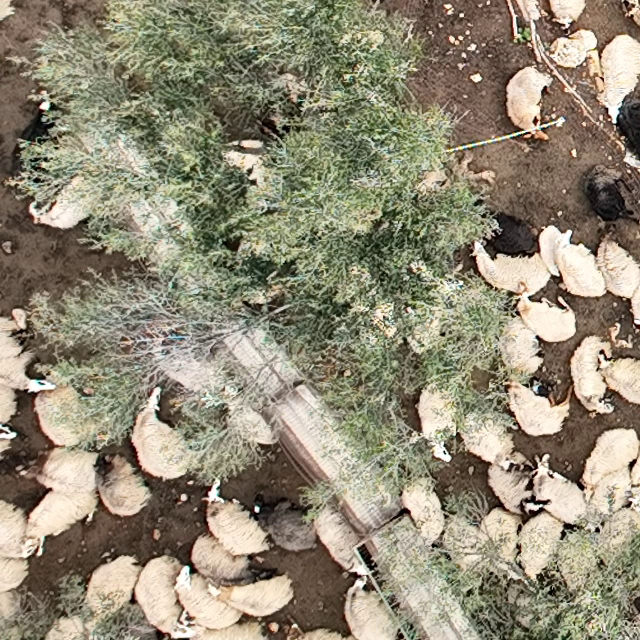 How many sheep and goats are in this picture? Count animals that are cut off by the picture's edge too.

59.